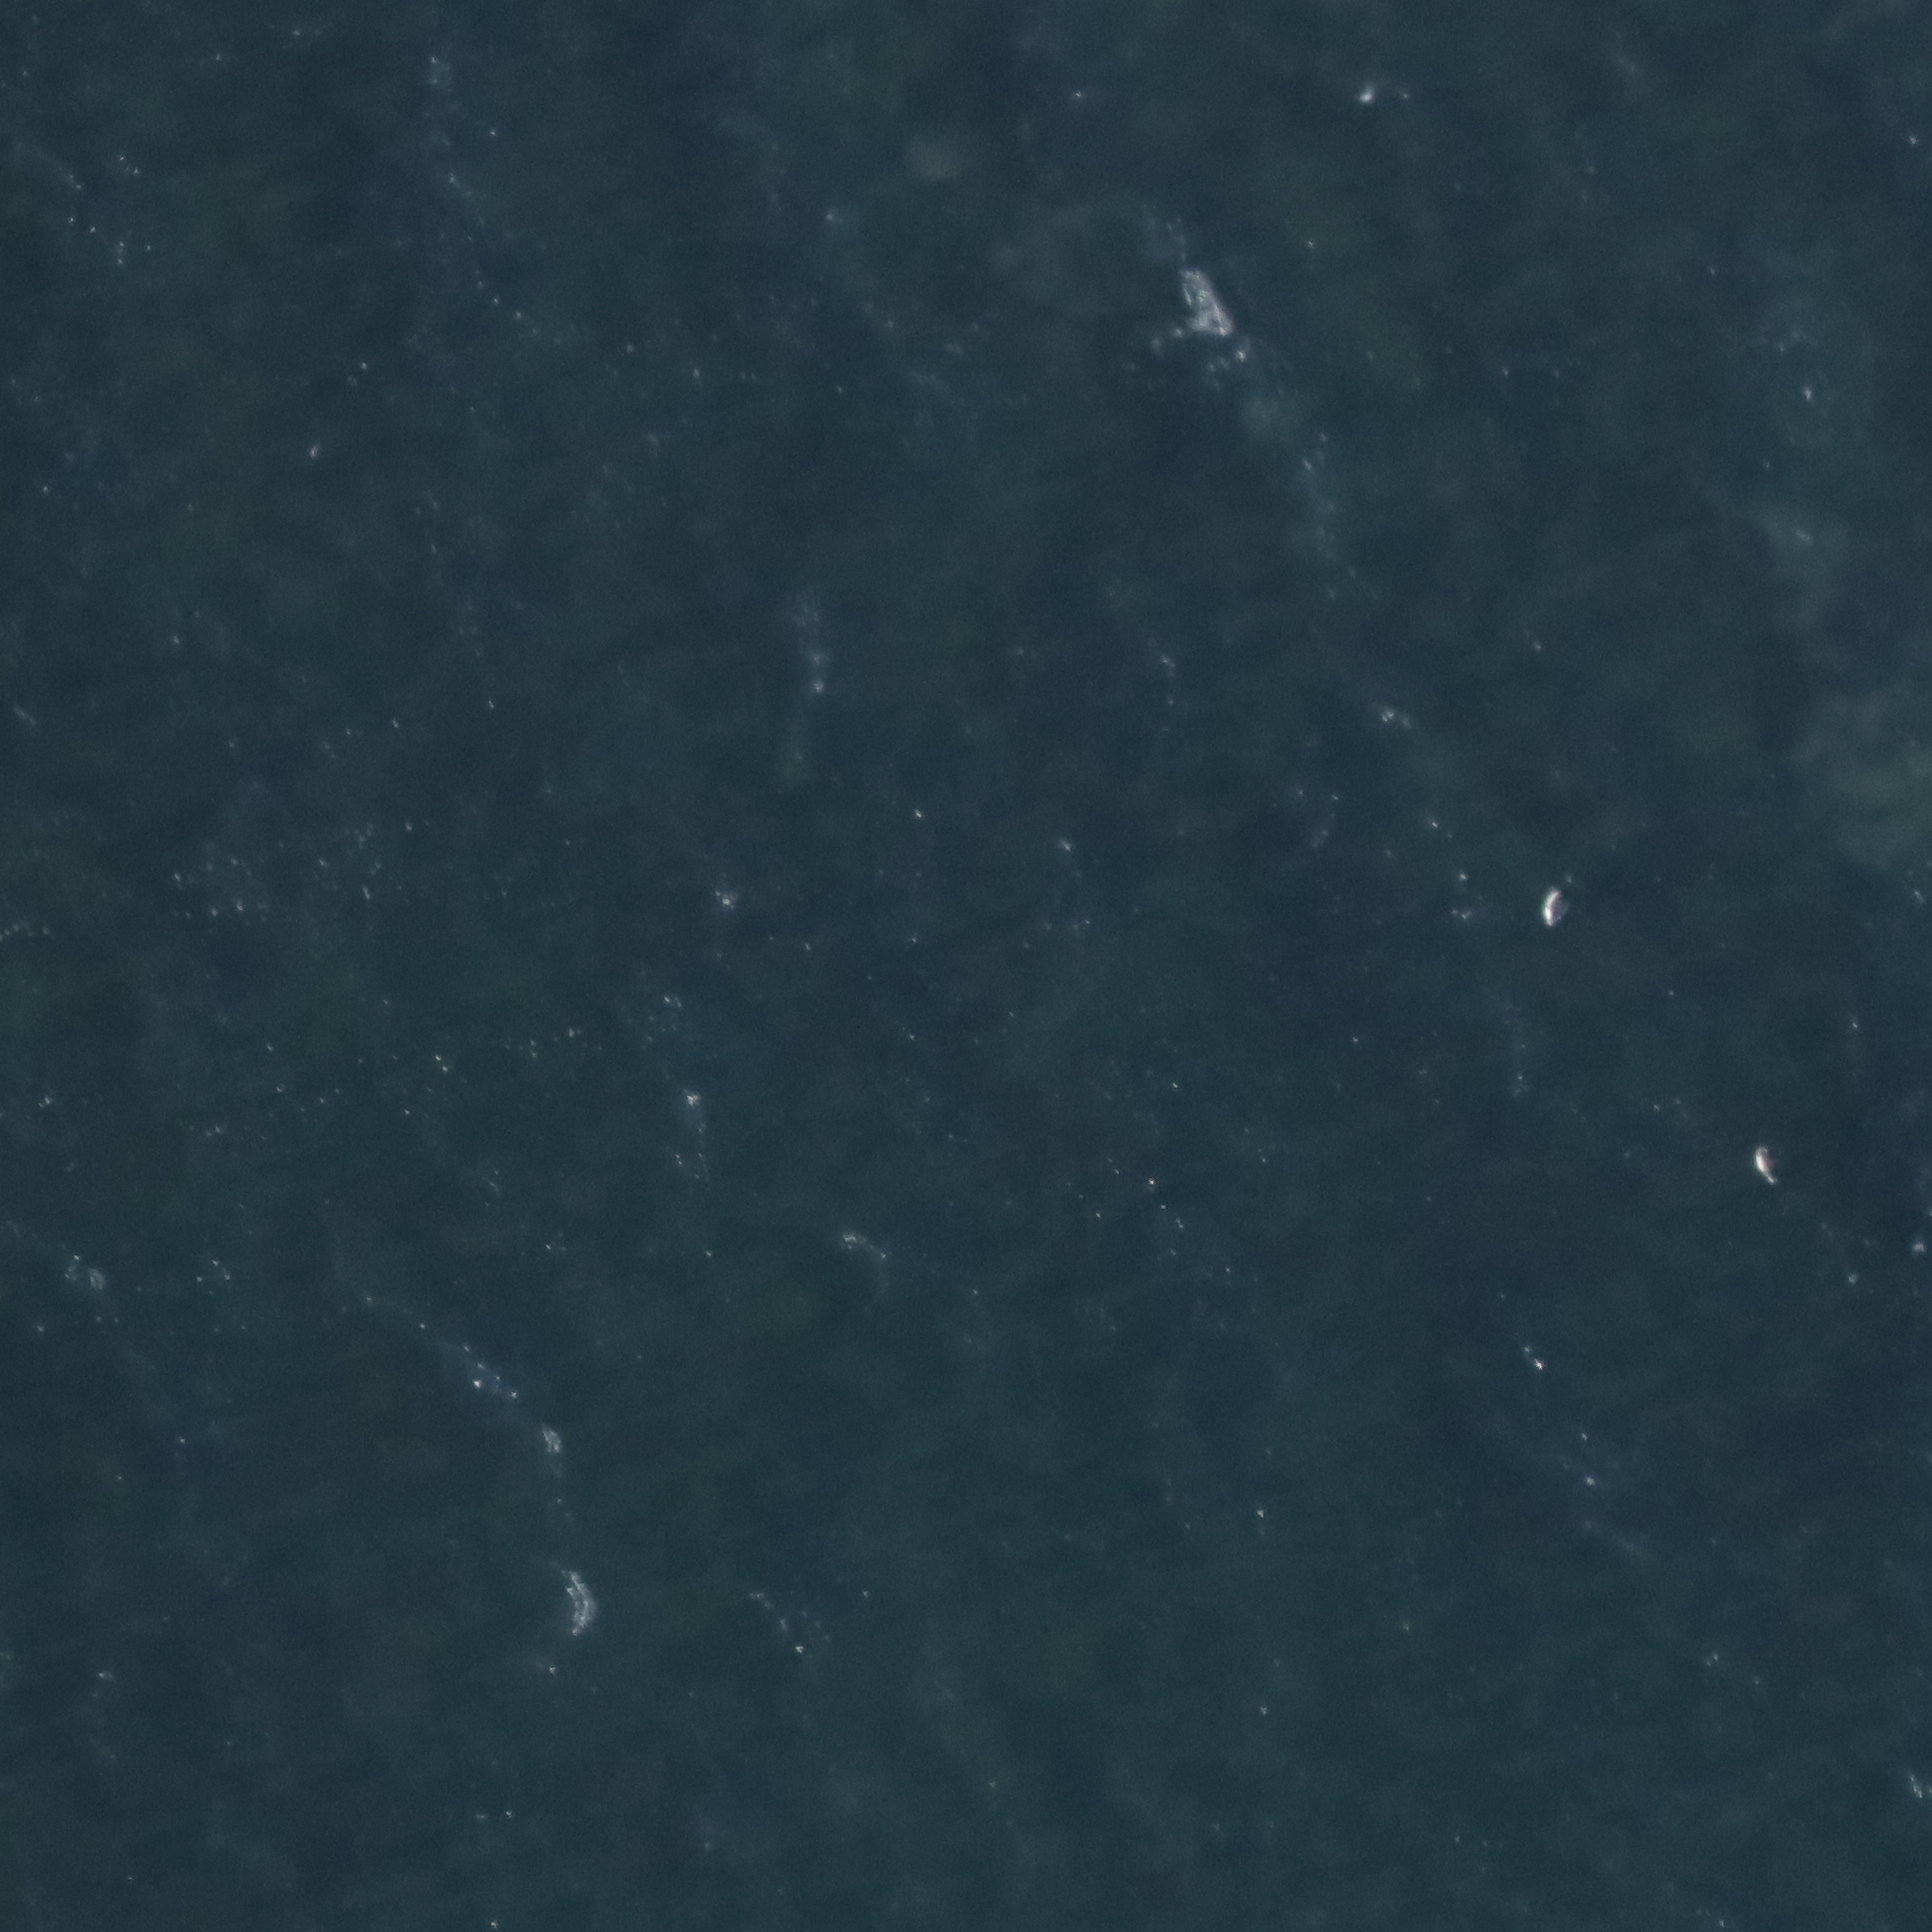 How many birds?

2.